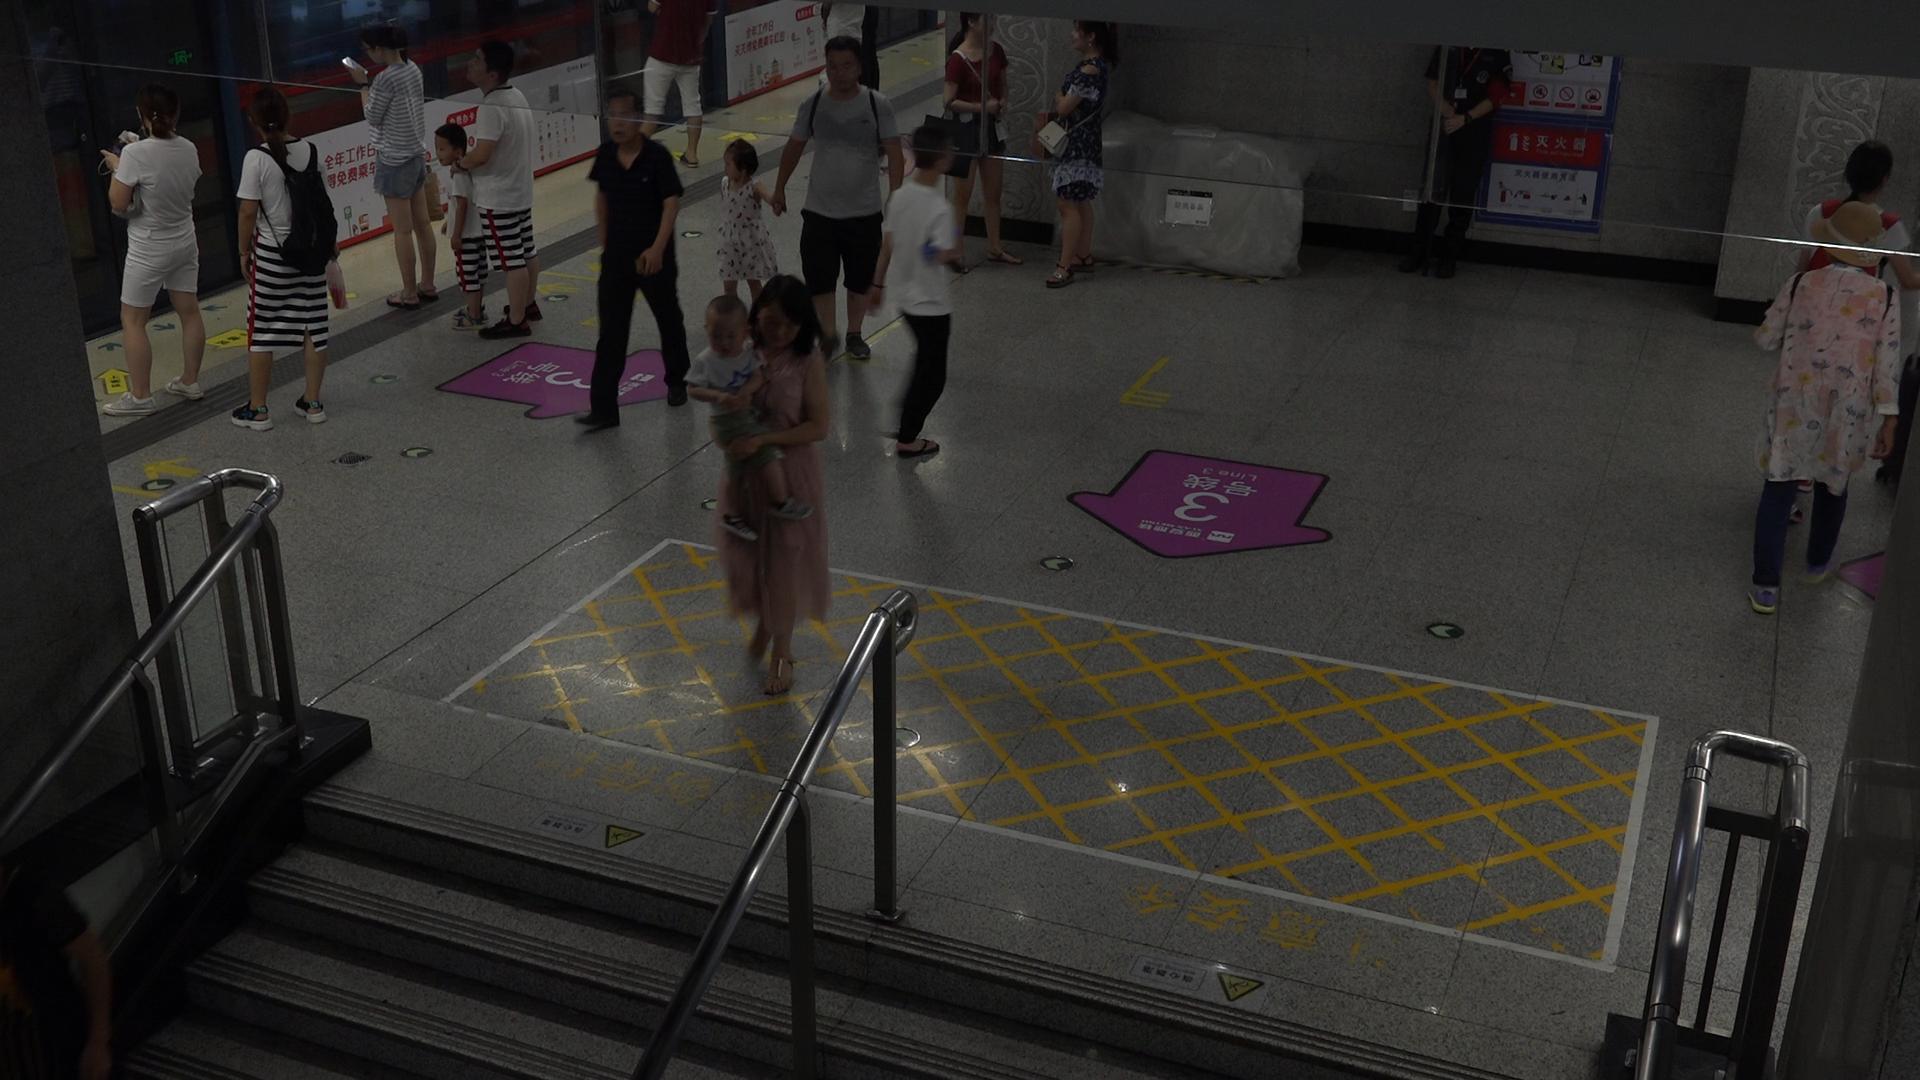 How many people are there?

16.